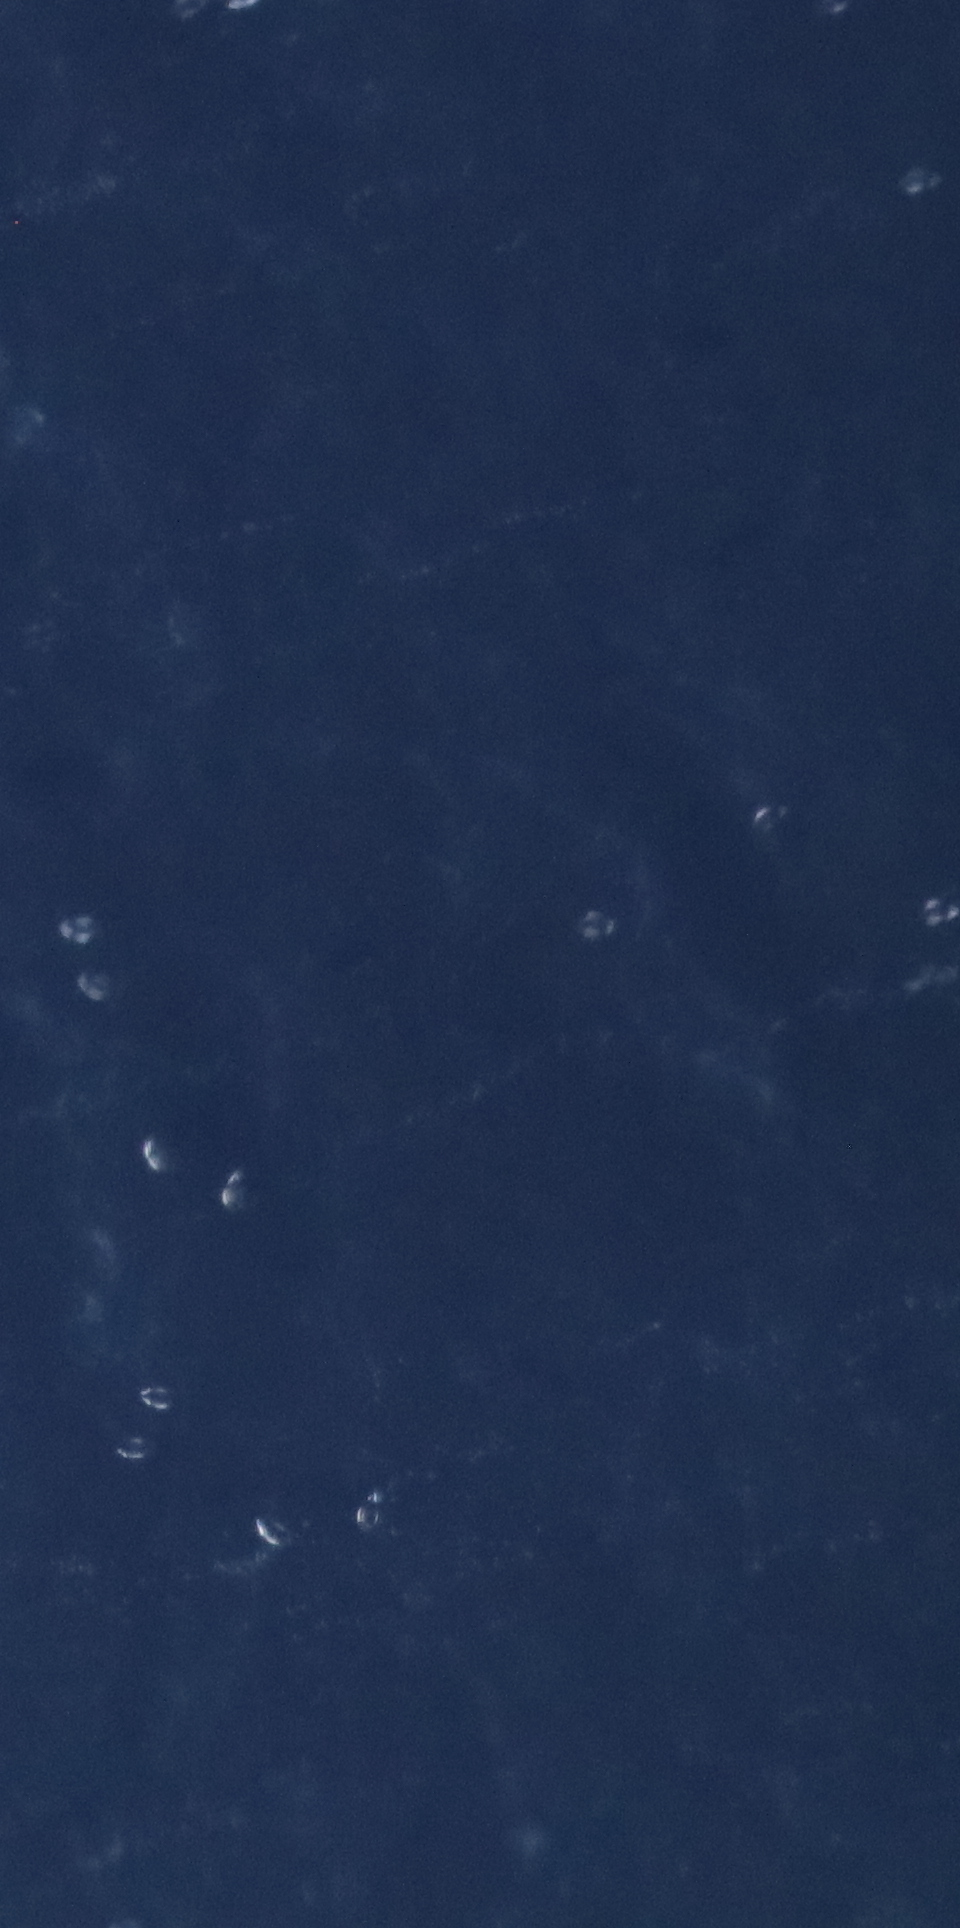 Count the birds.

13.